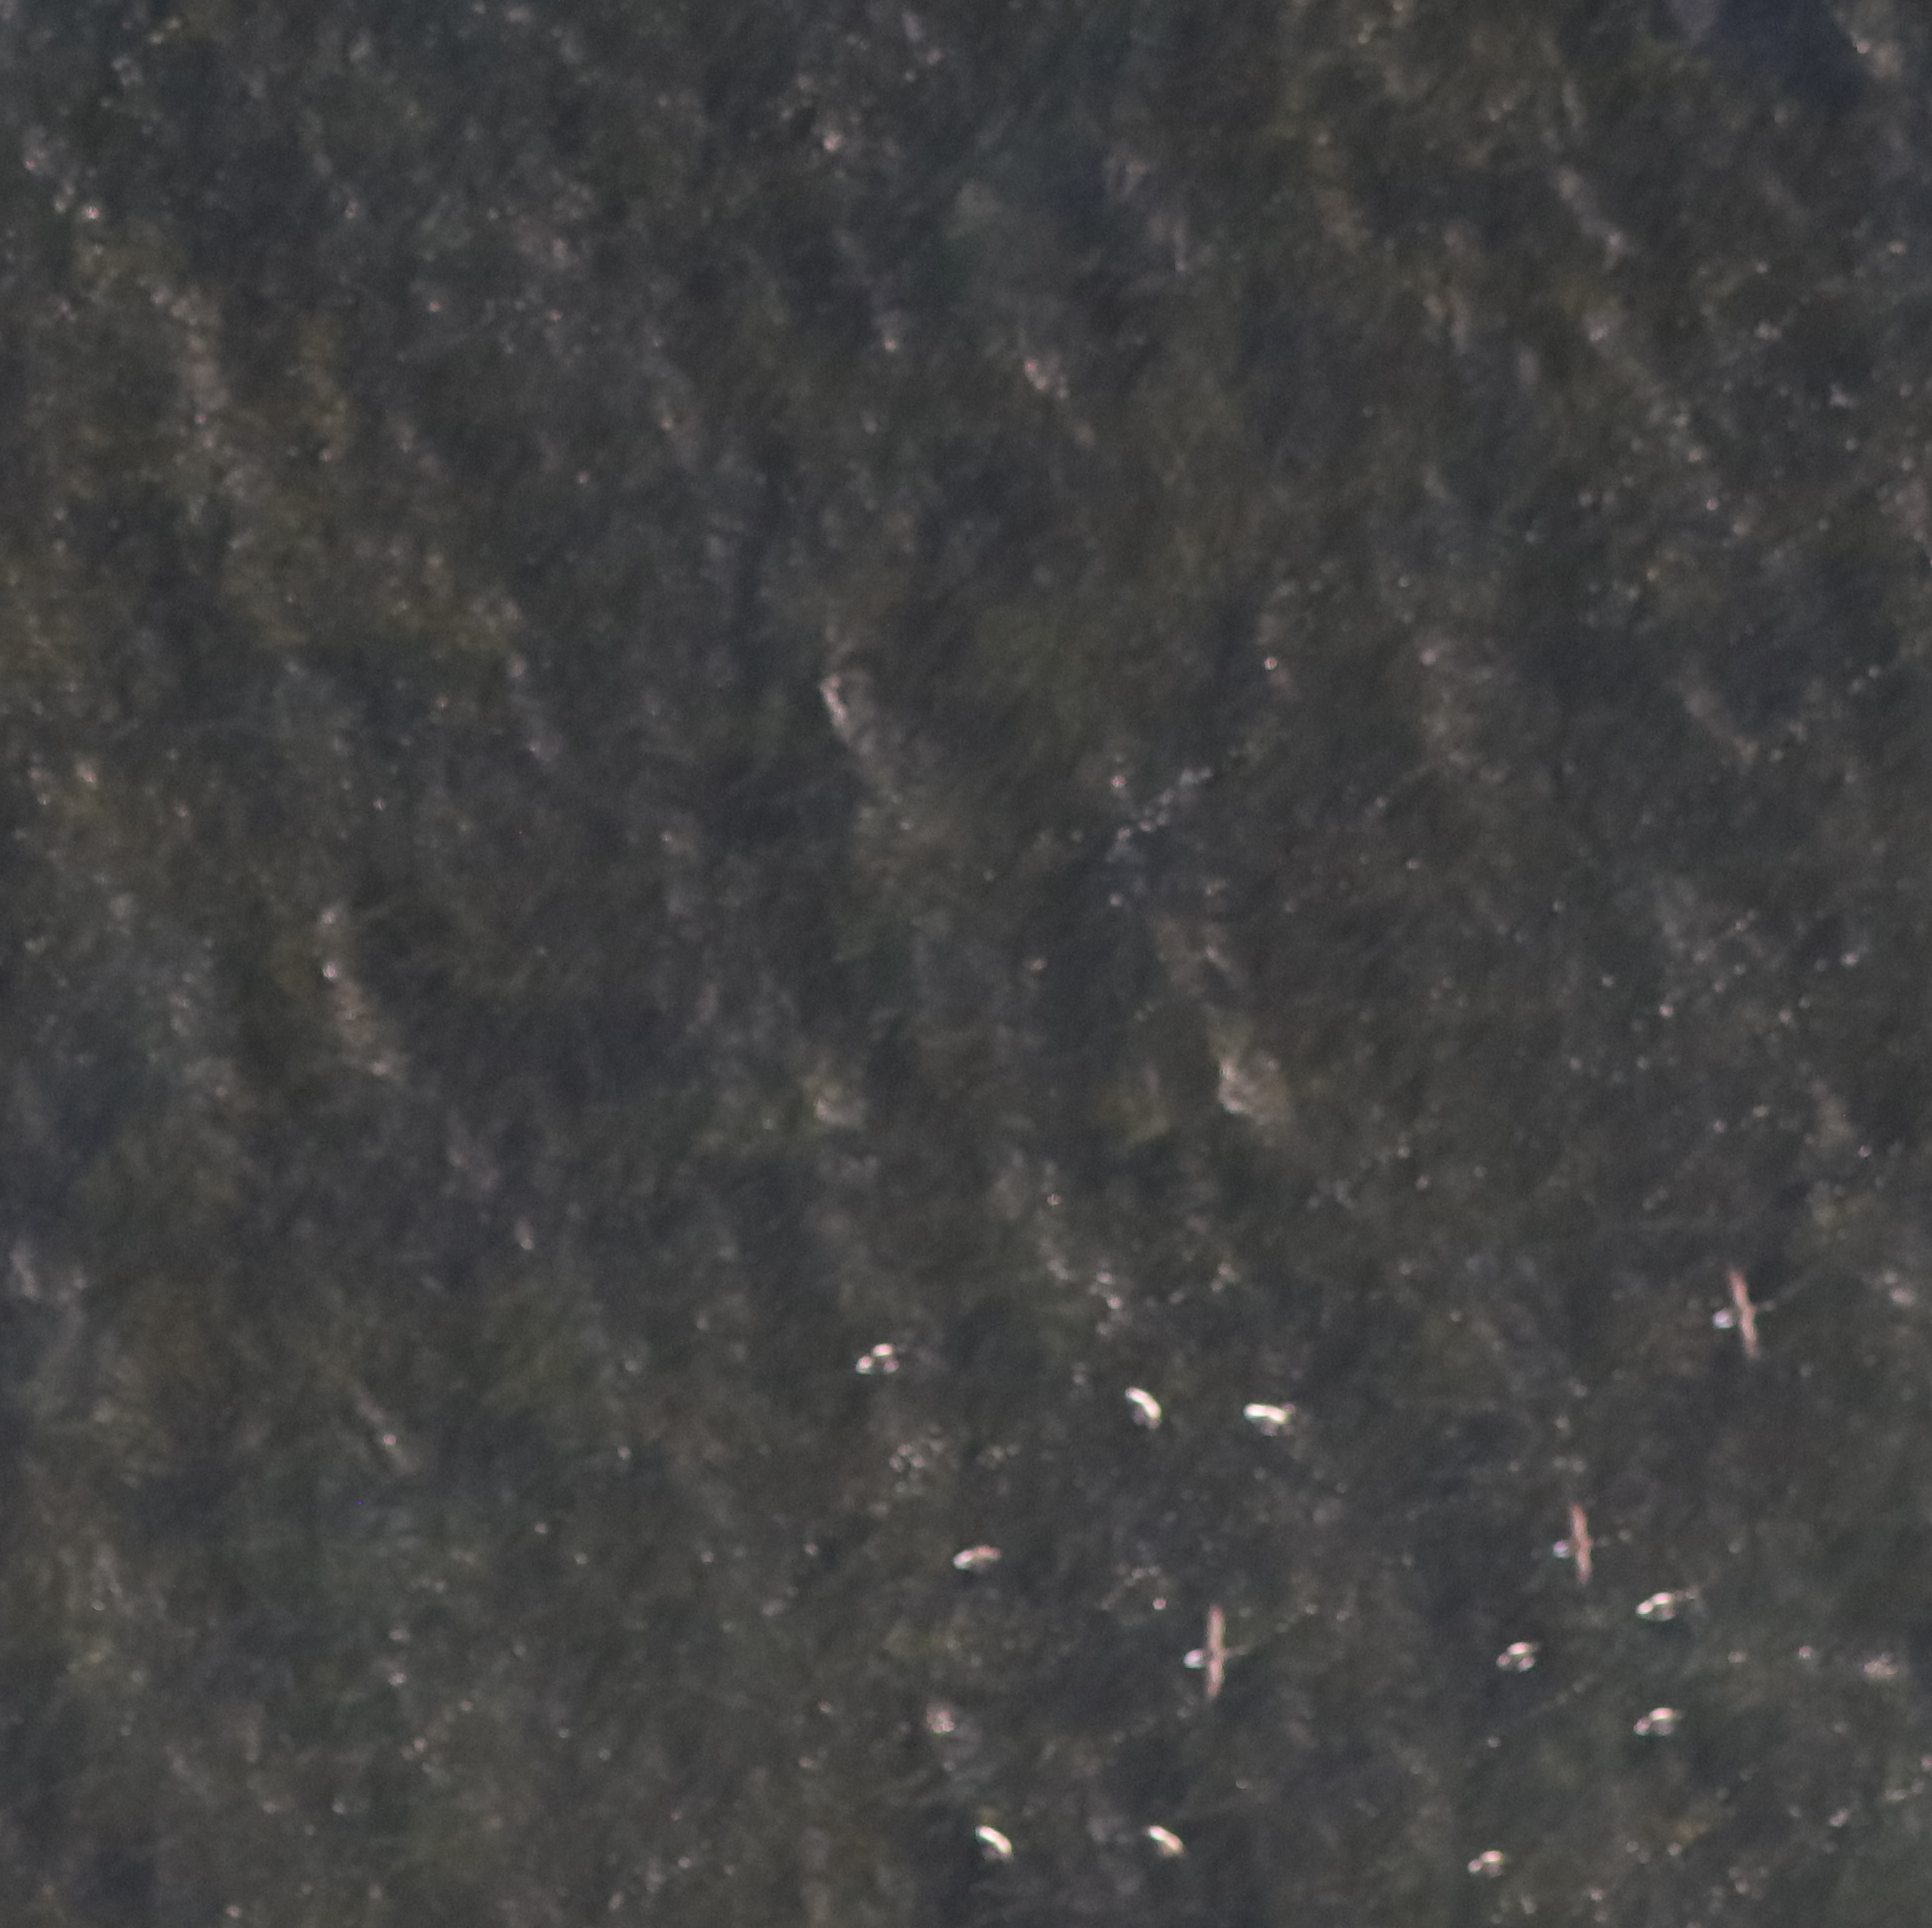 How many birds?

13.